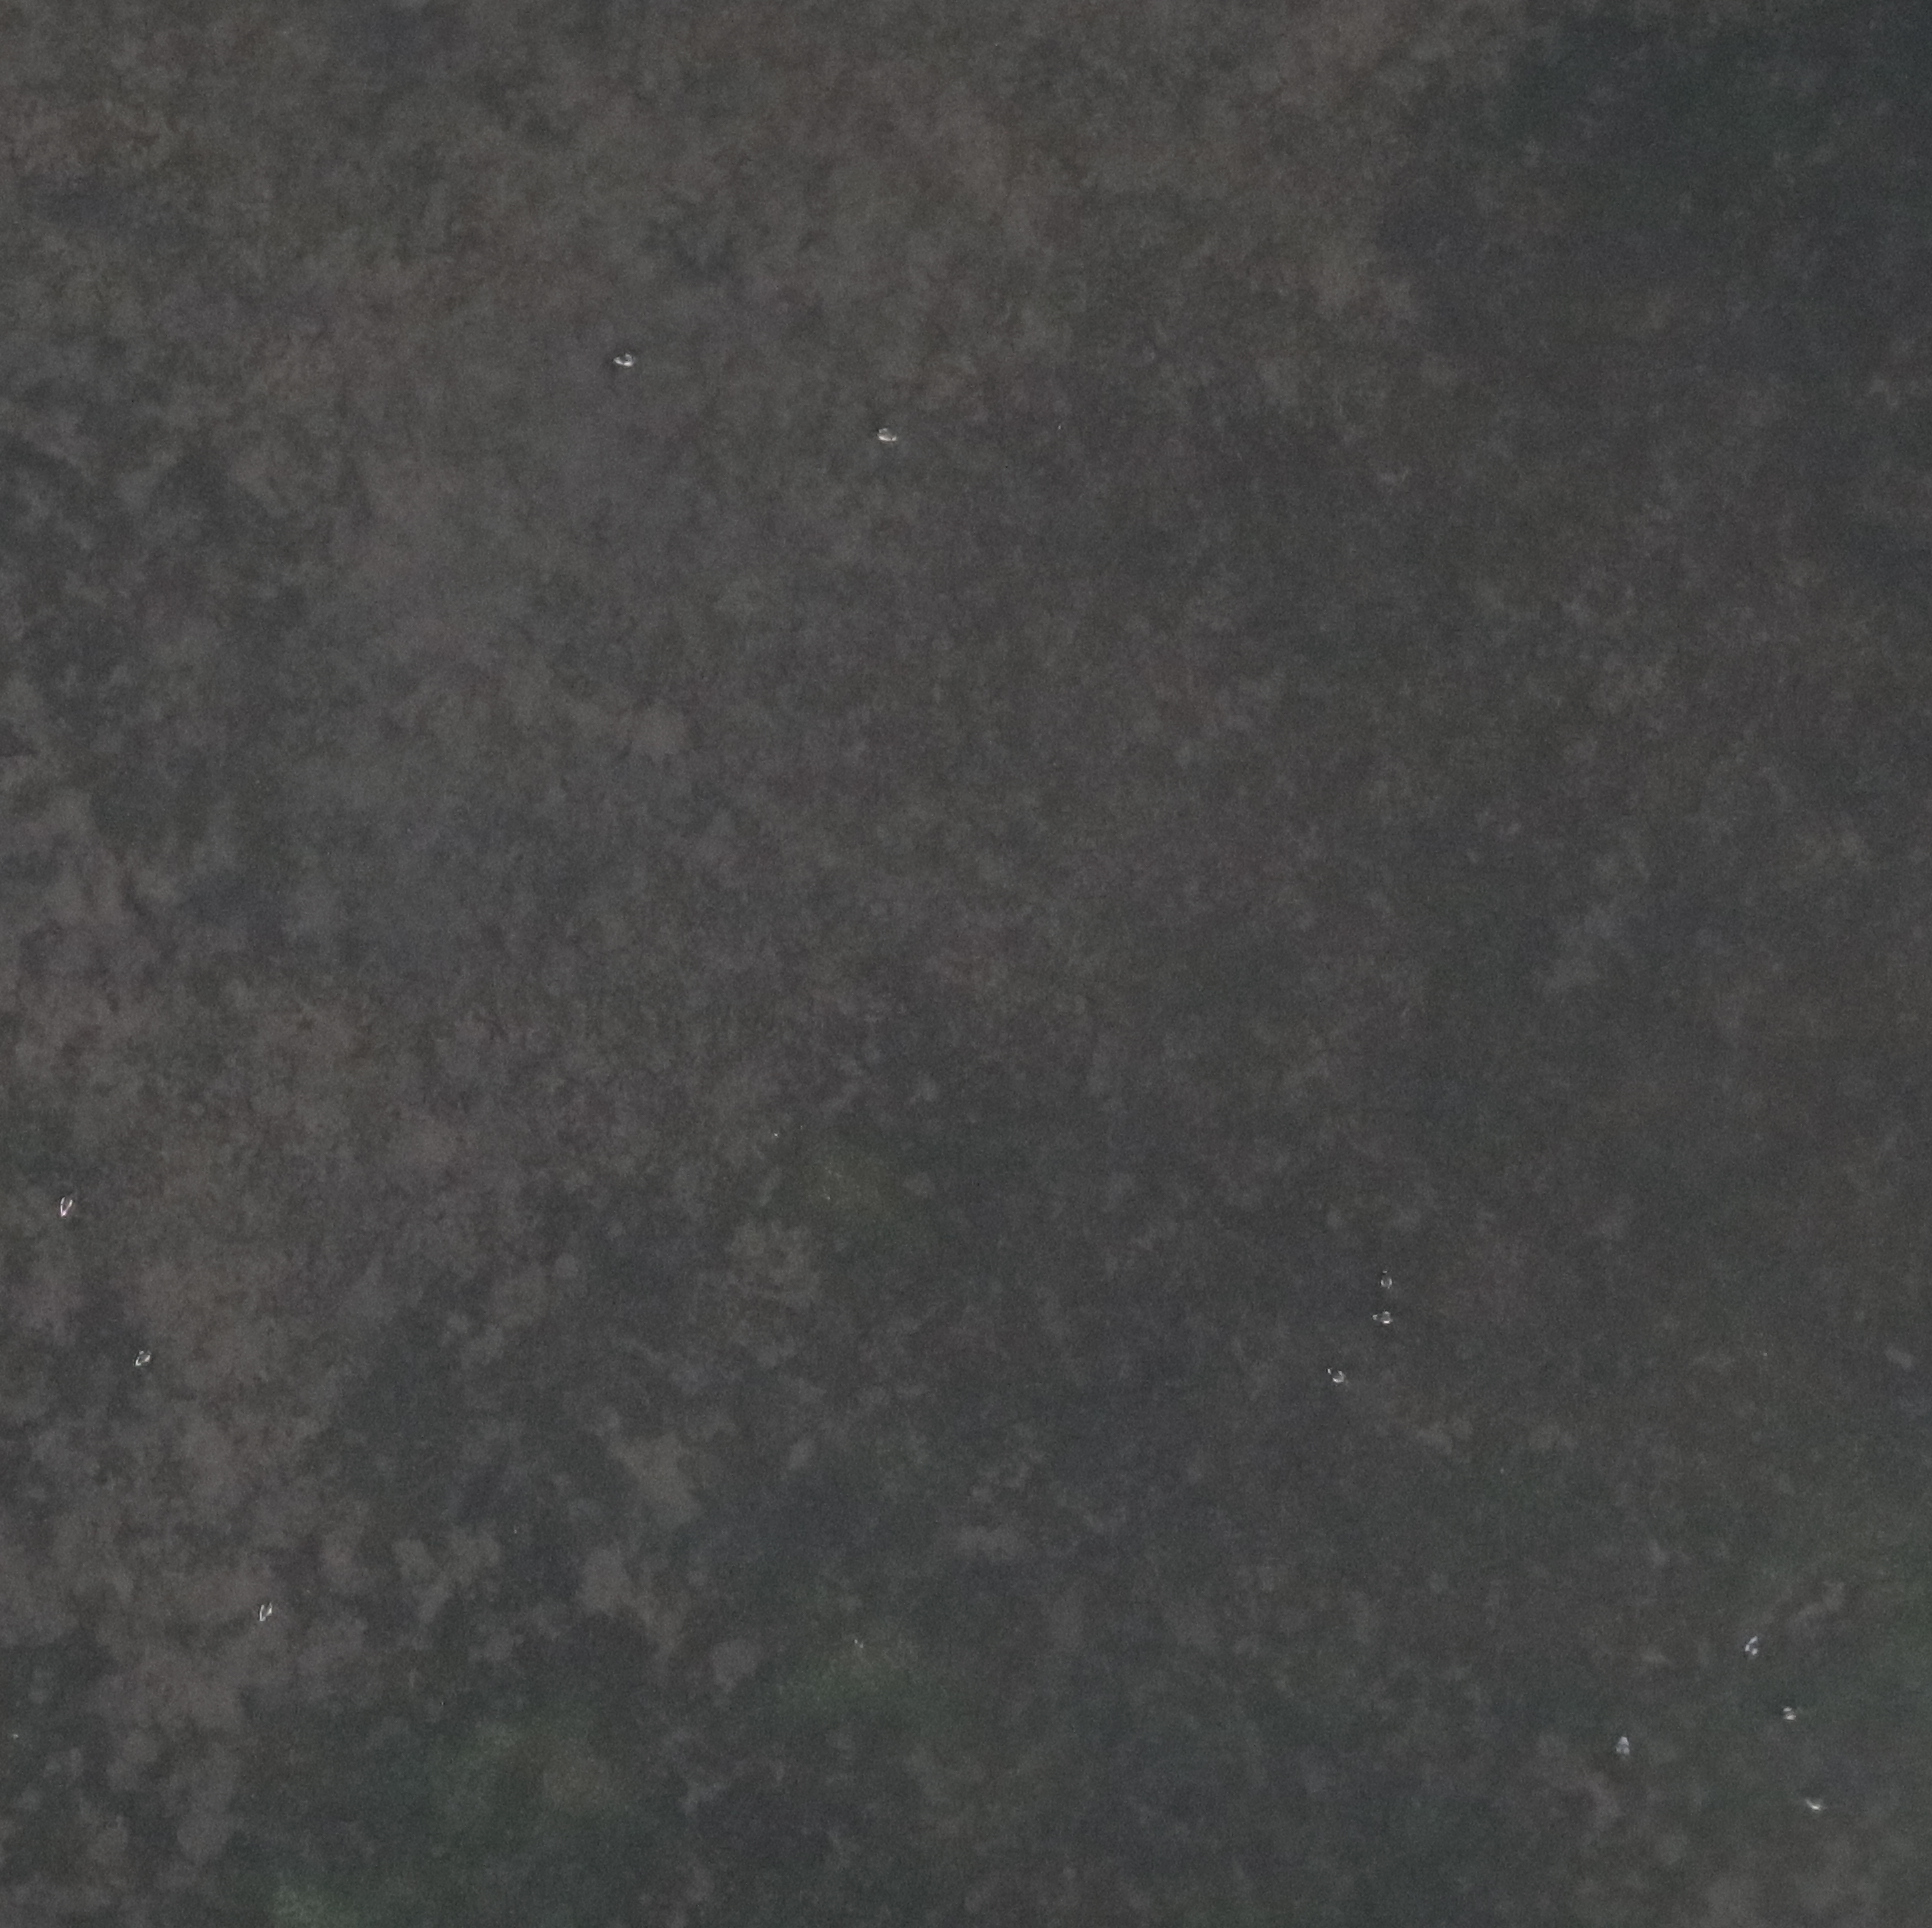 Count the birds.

12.